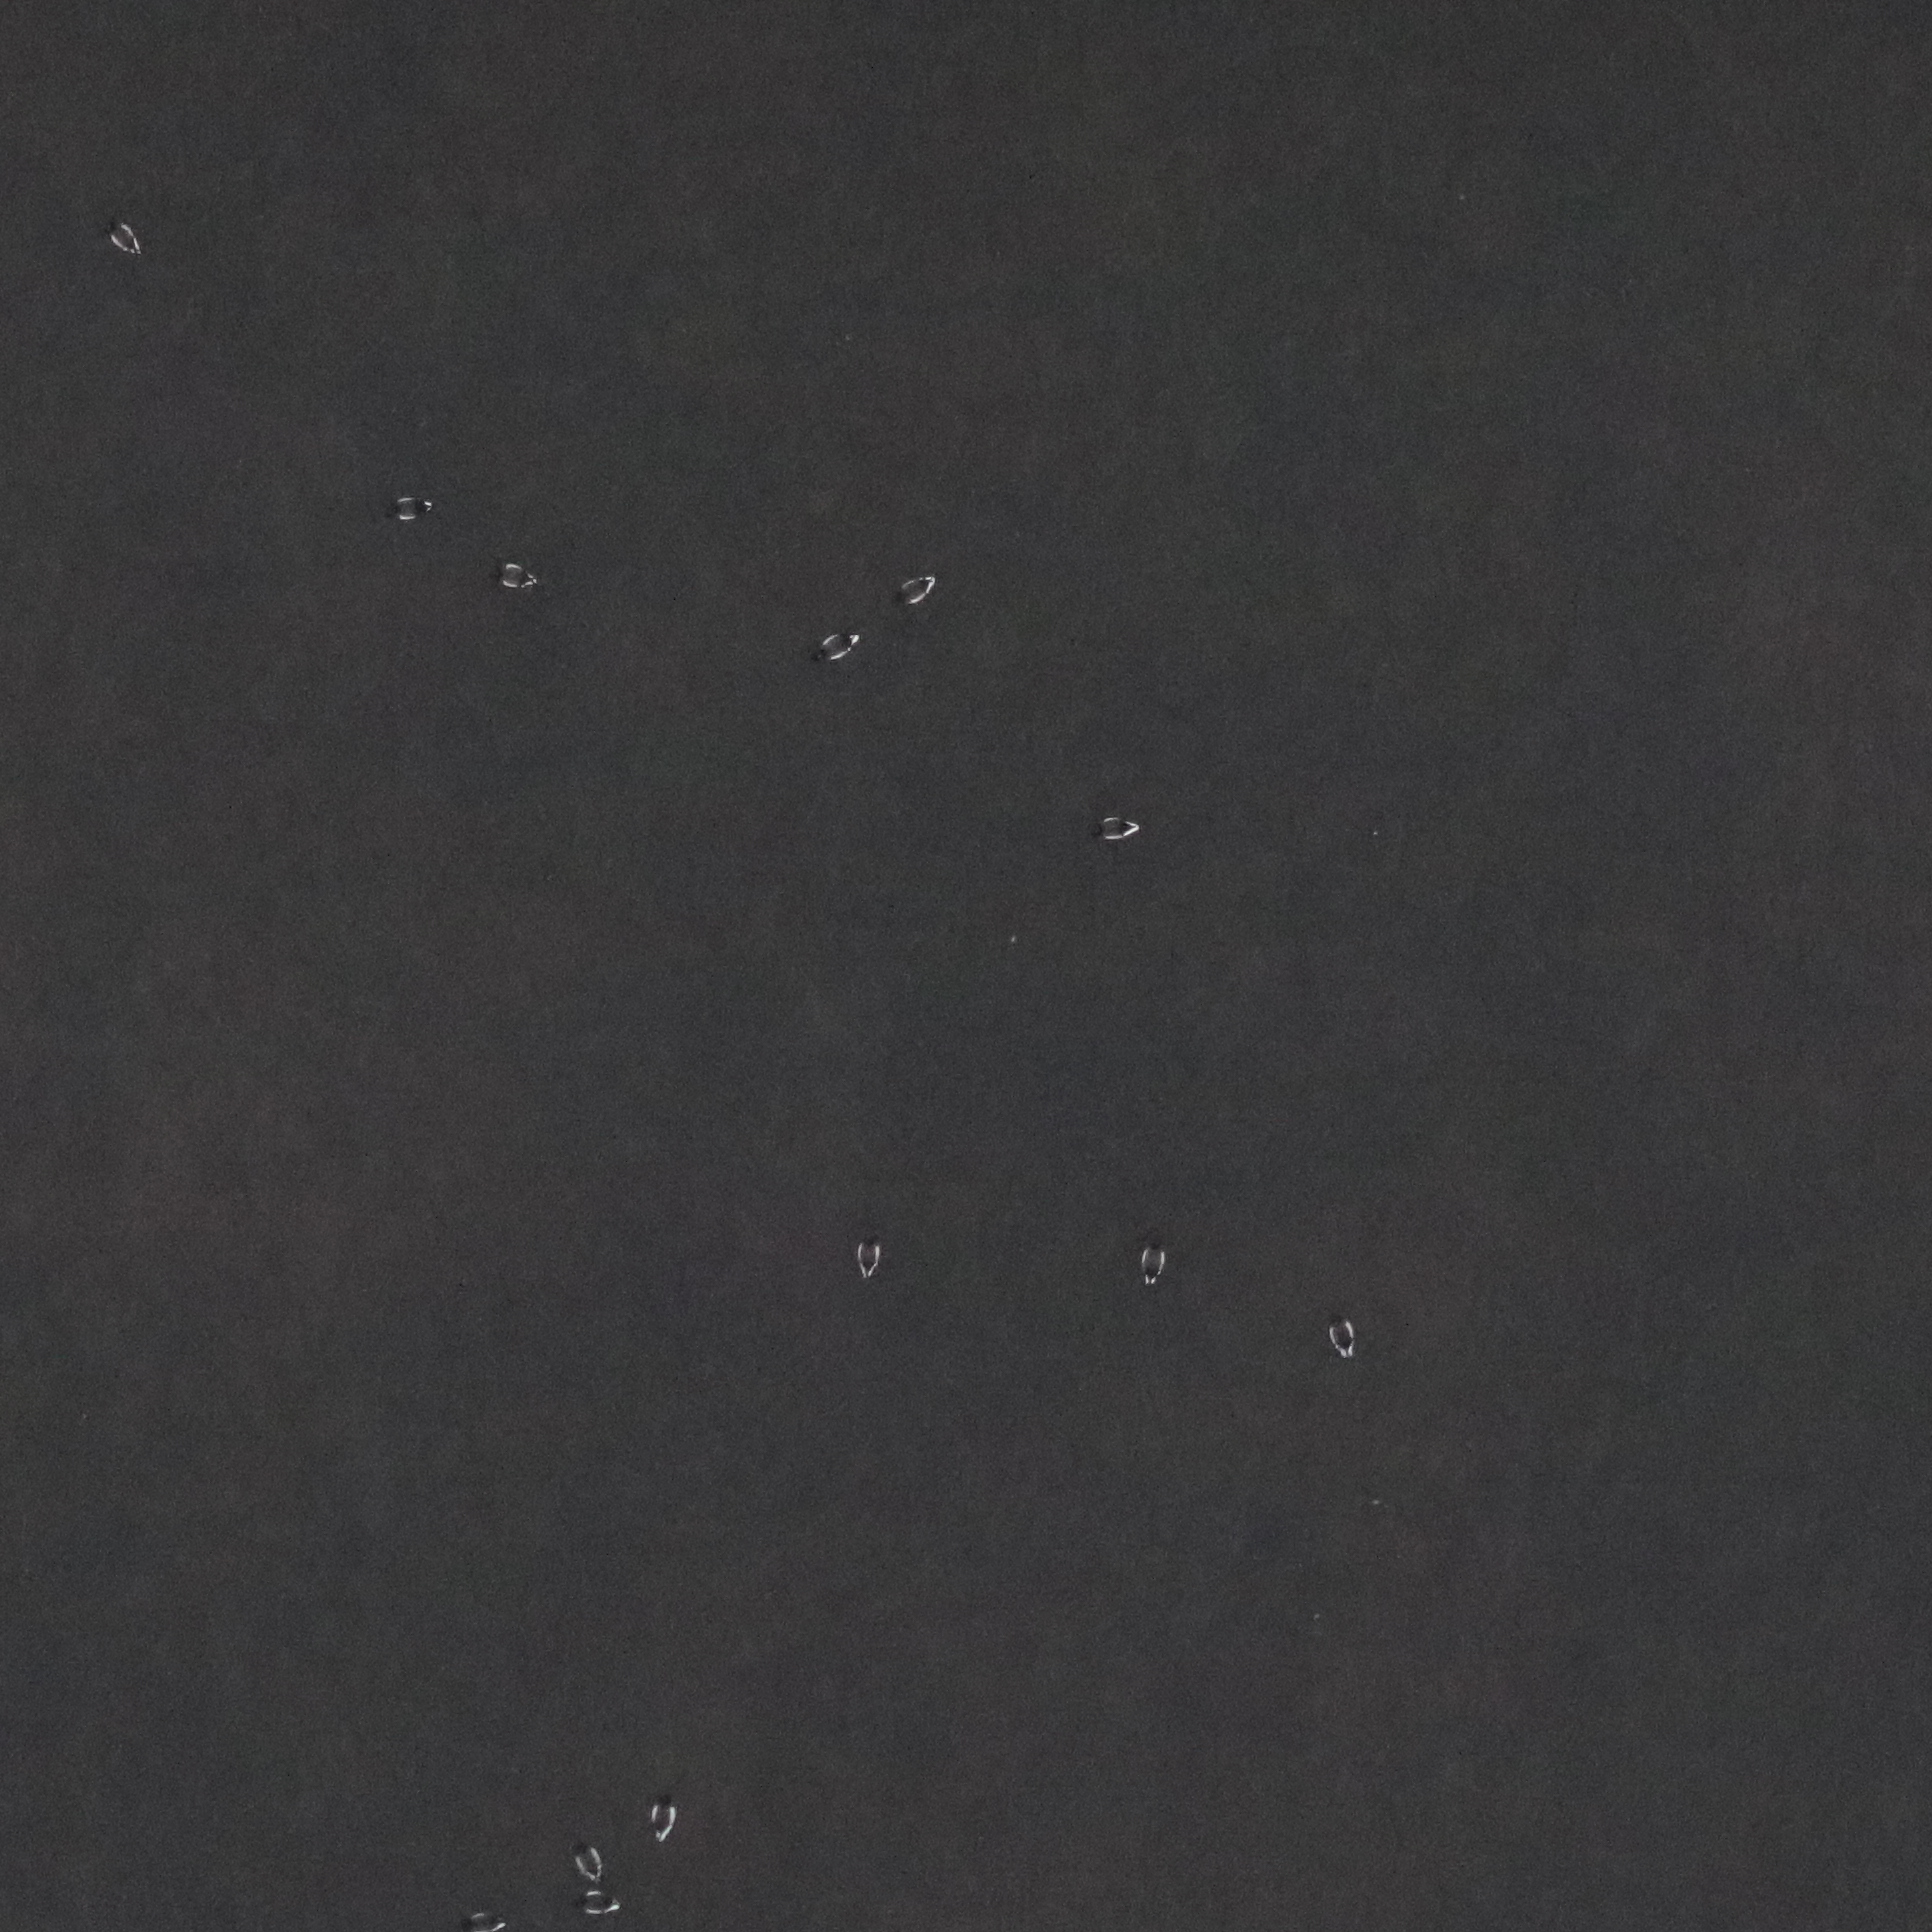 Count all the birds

13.